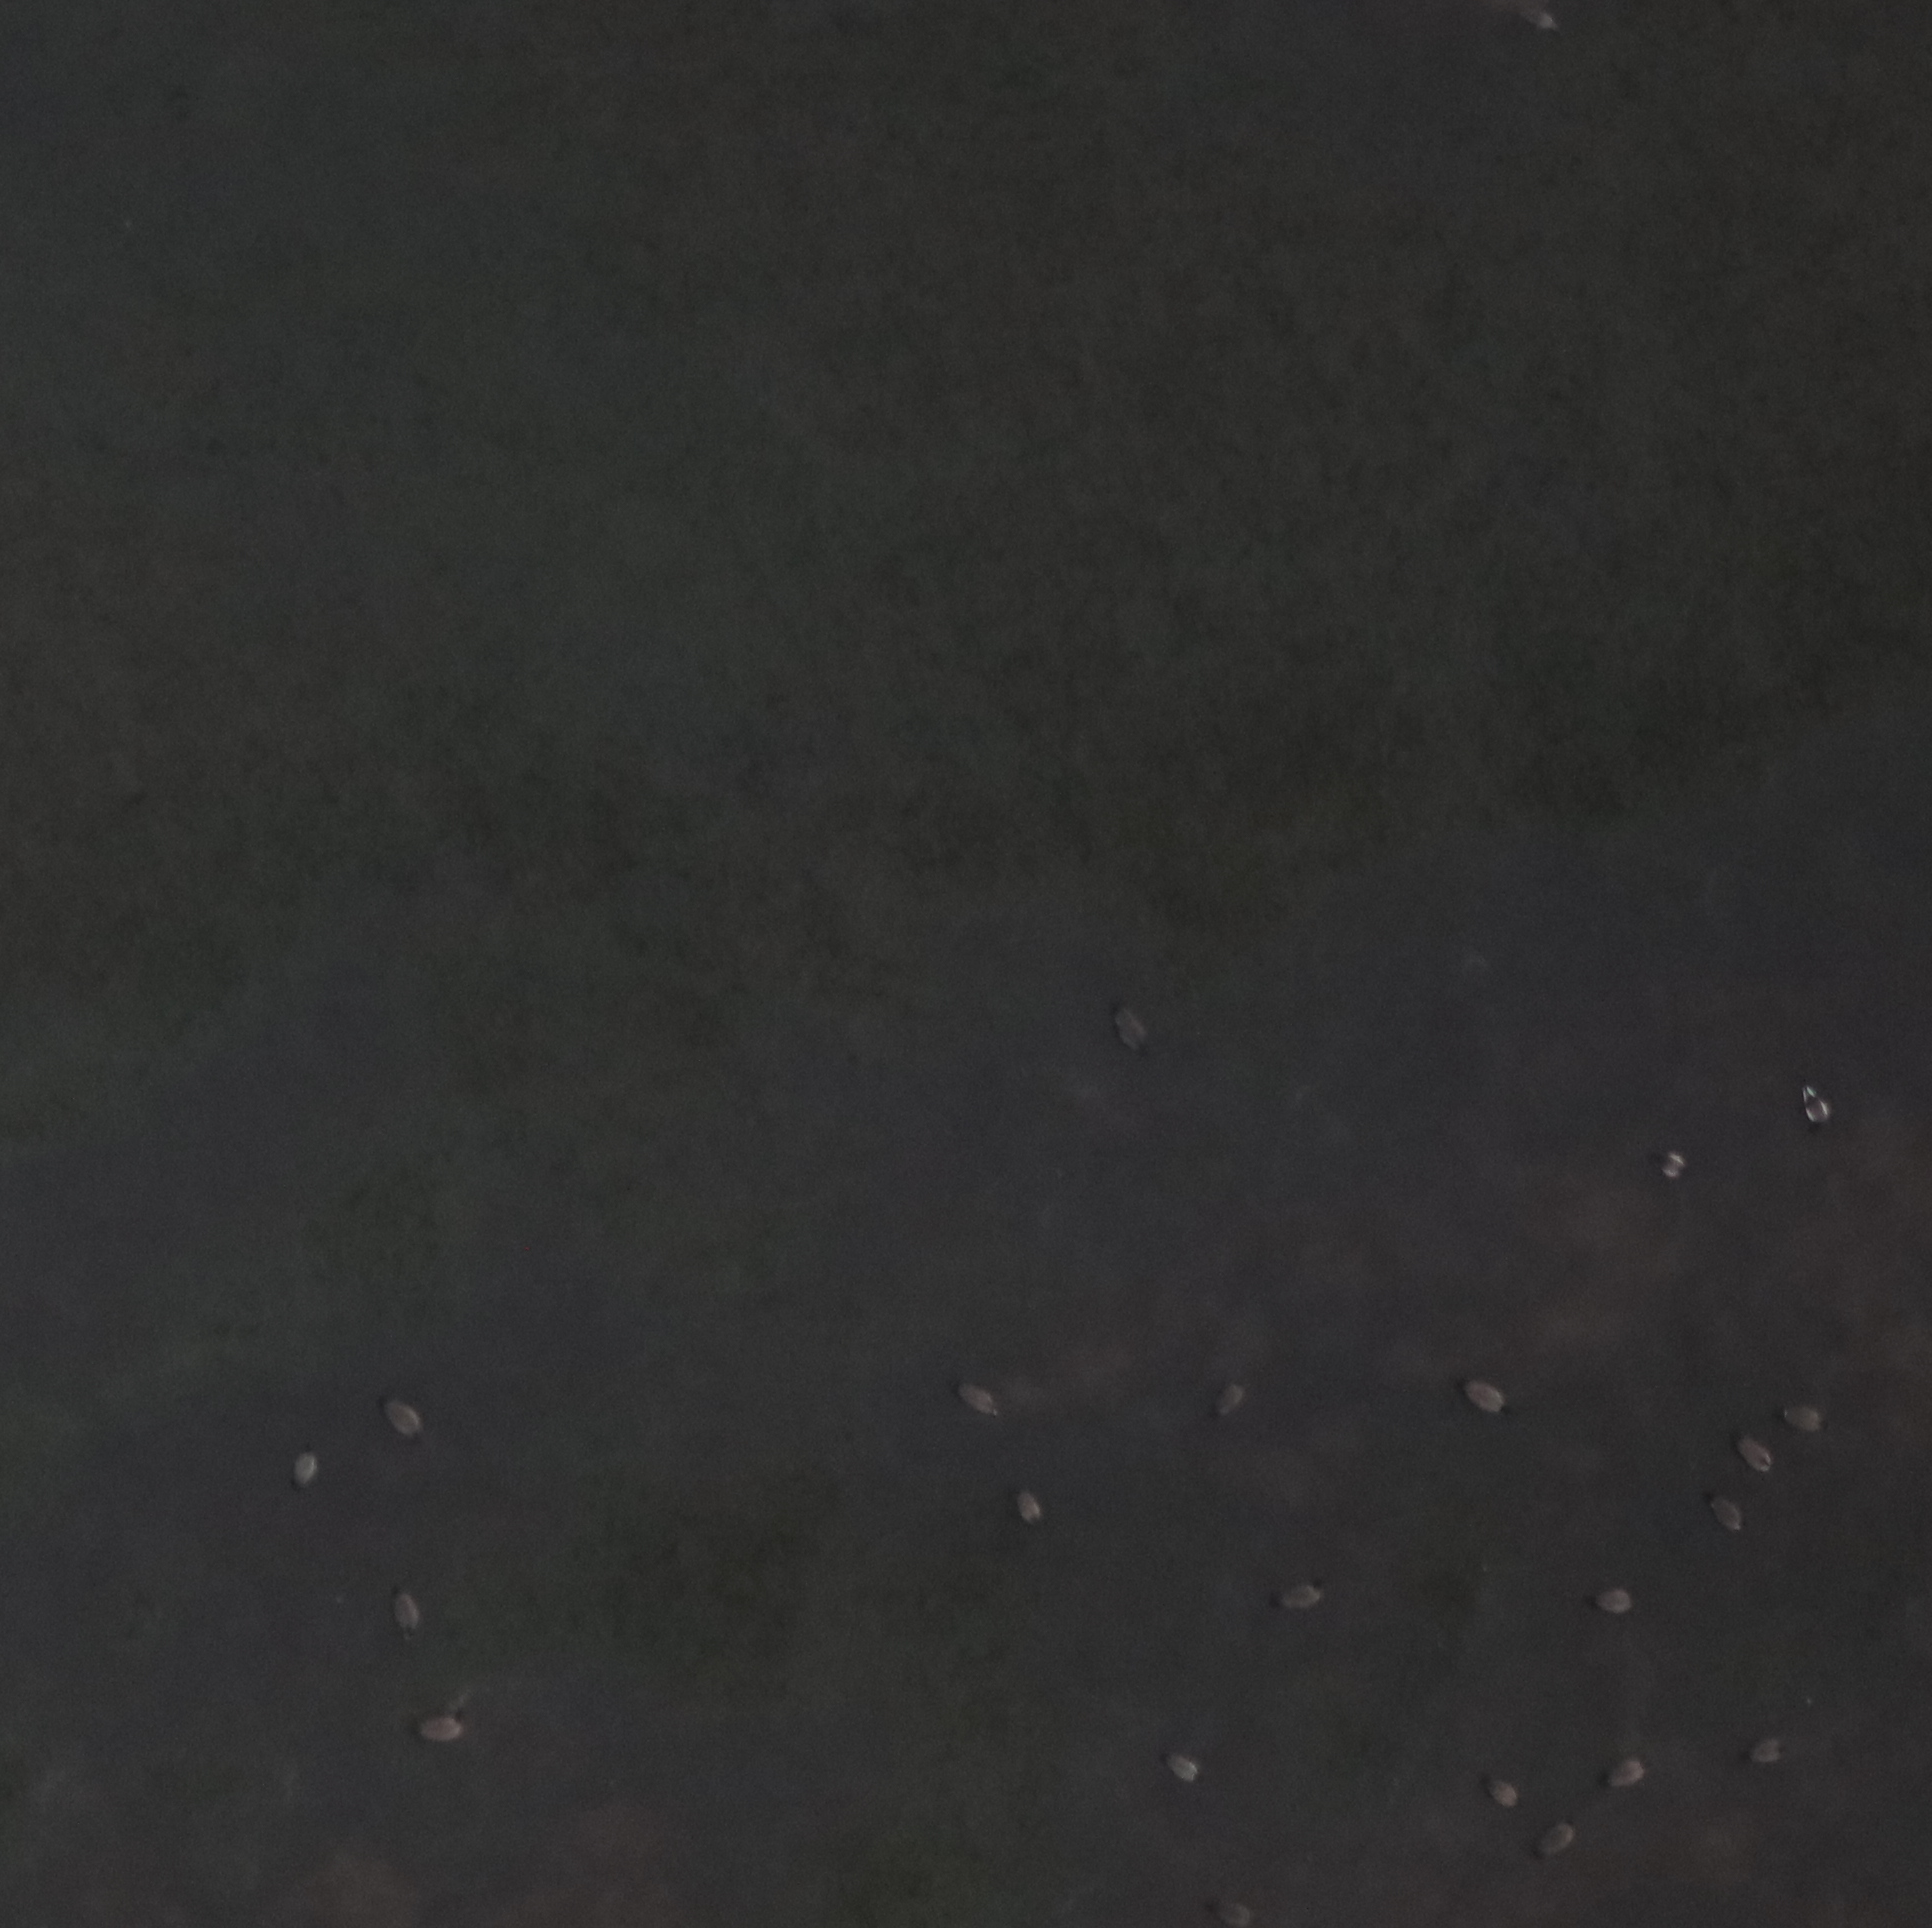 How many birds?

22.